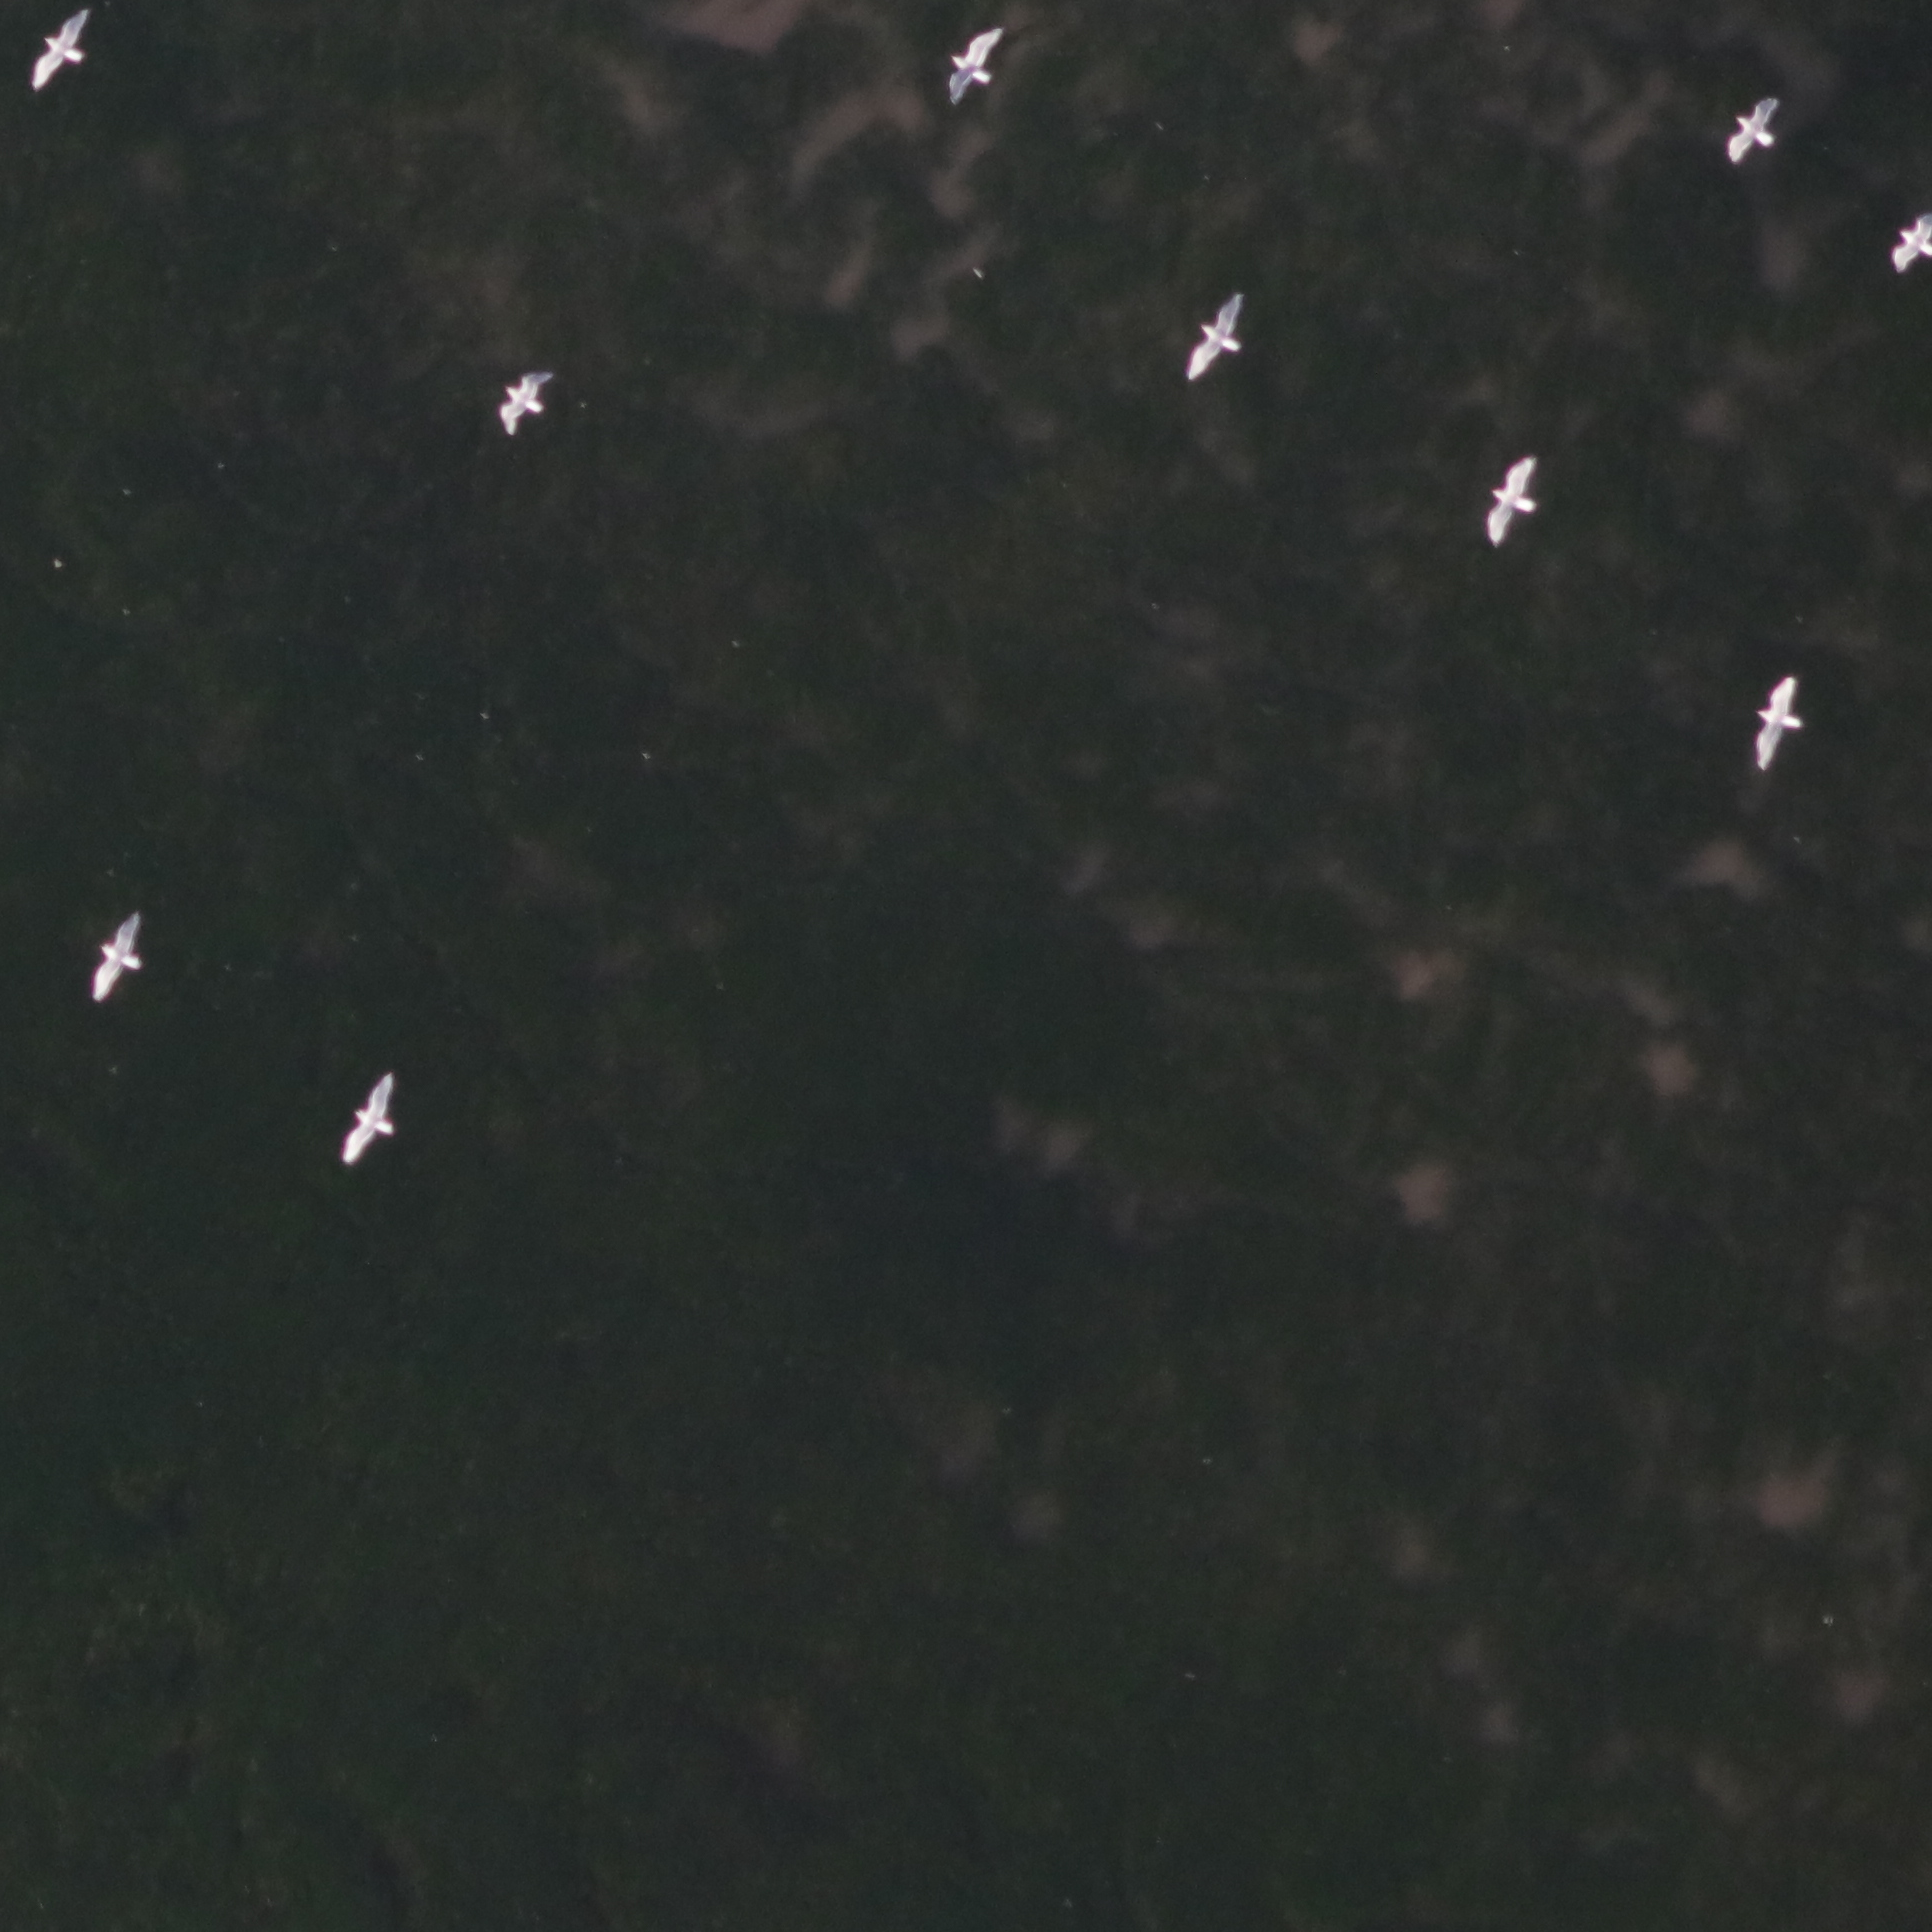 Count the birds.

10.